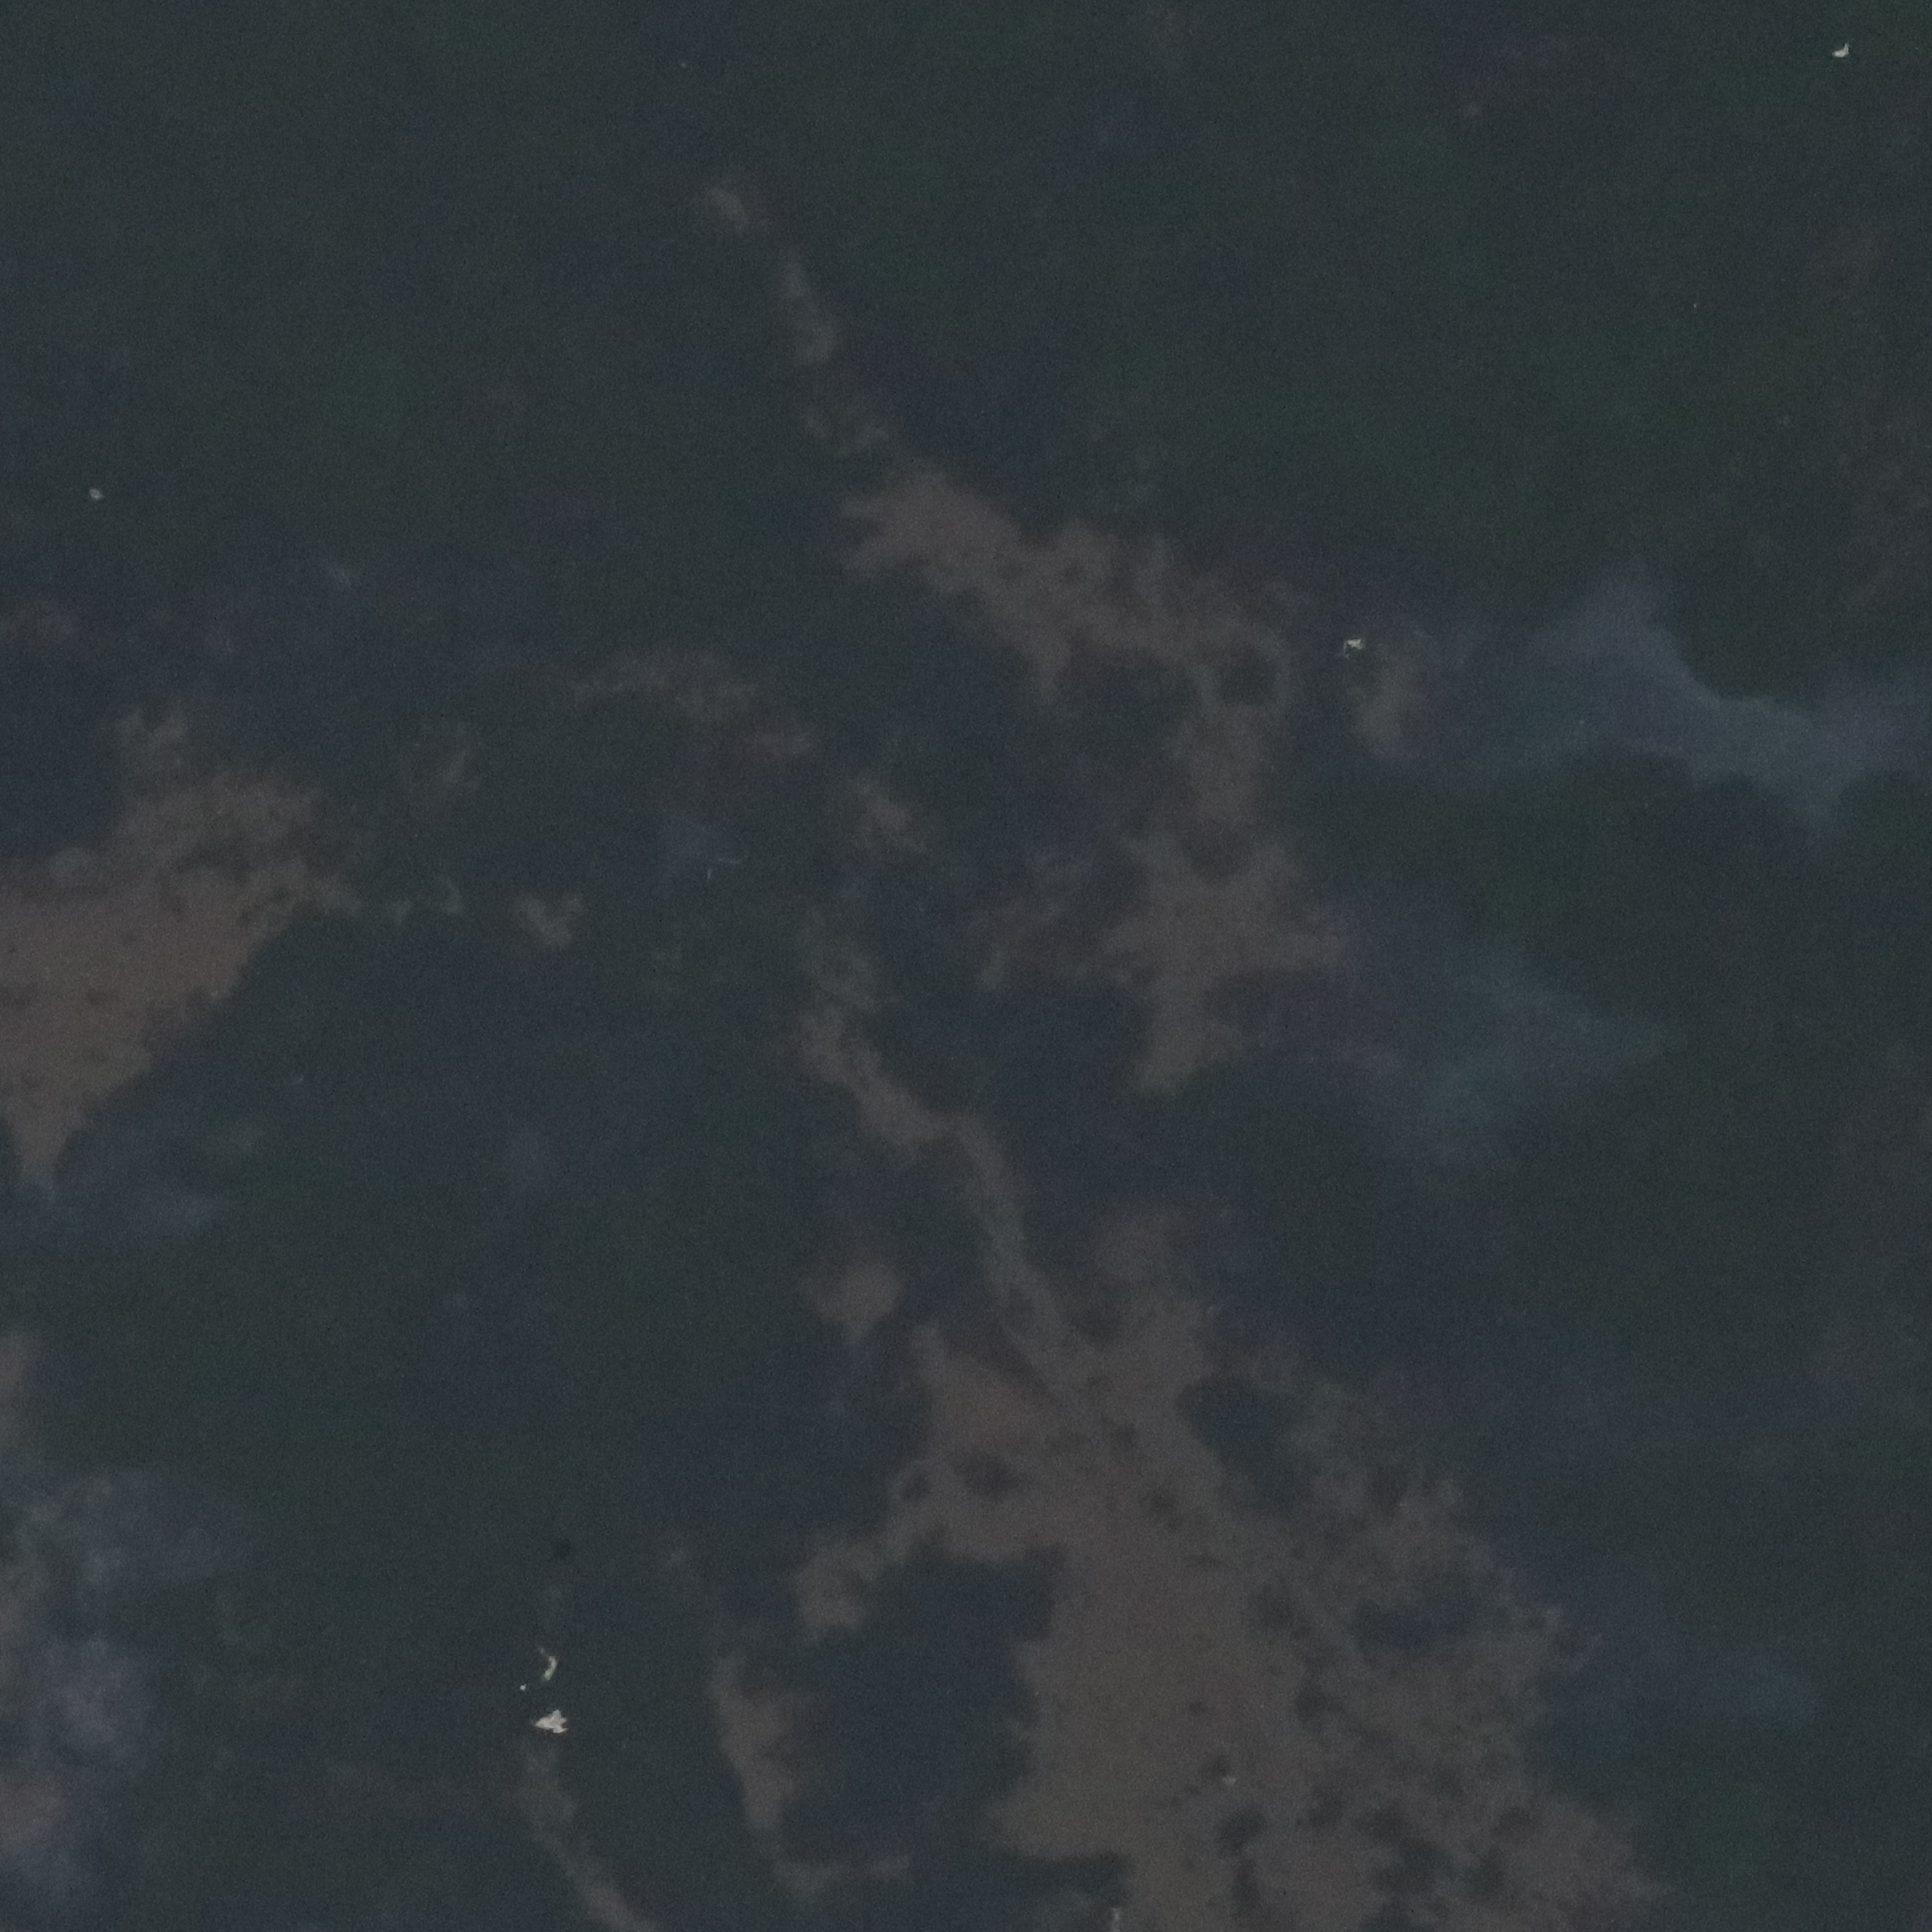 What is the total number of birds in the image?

0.